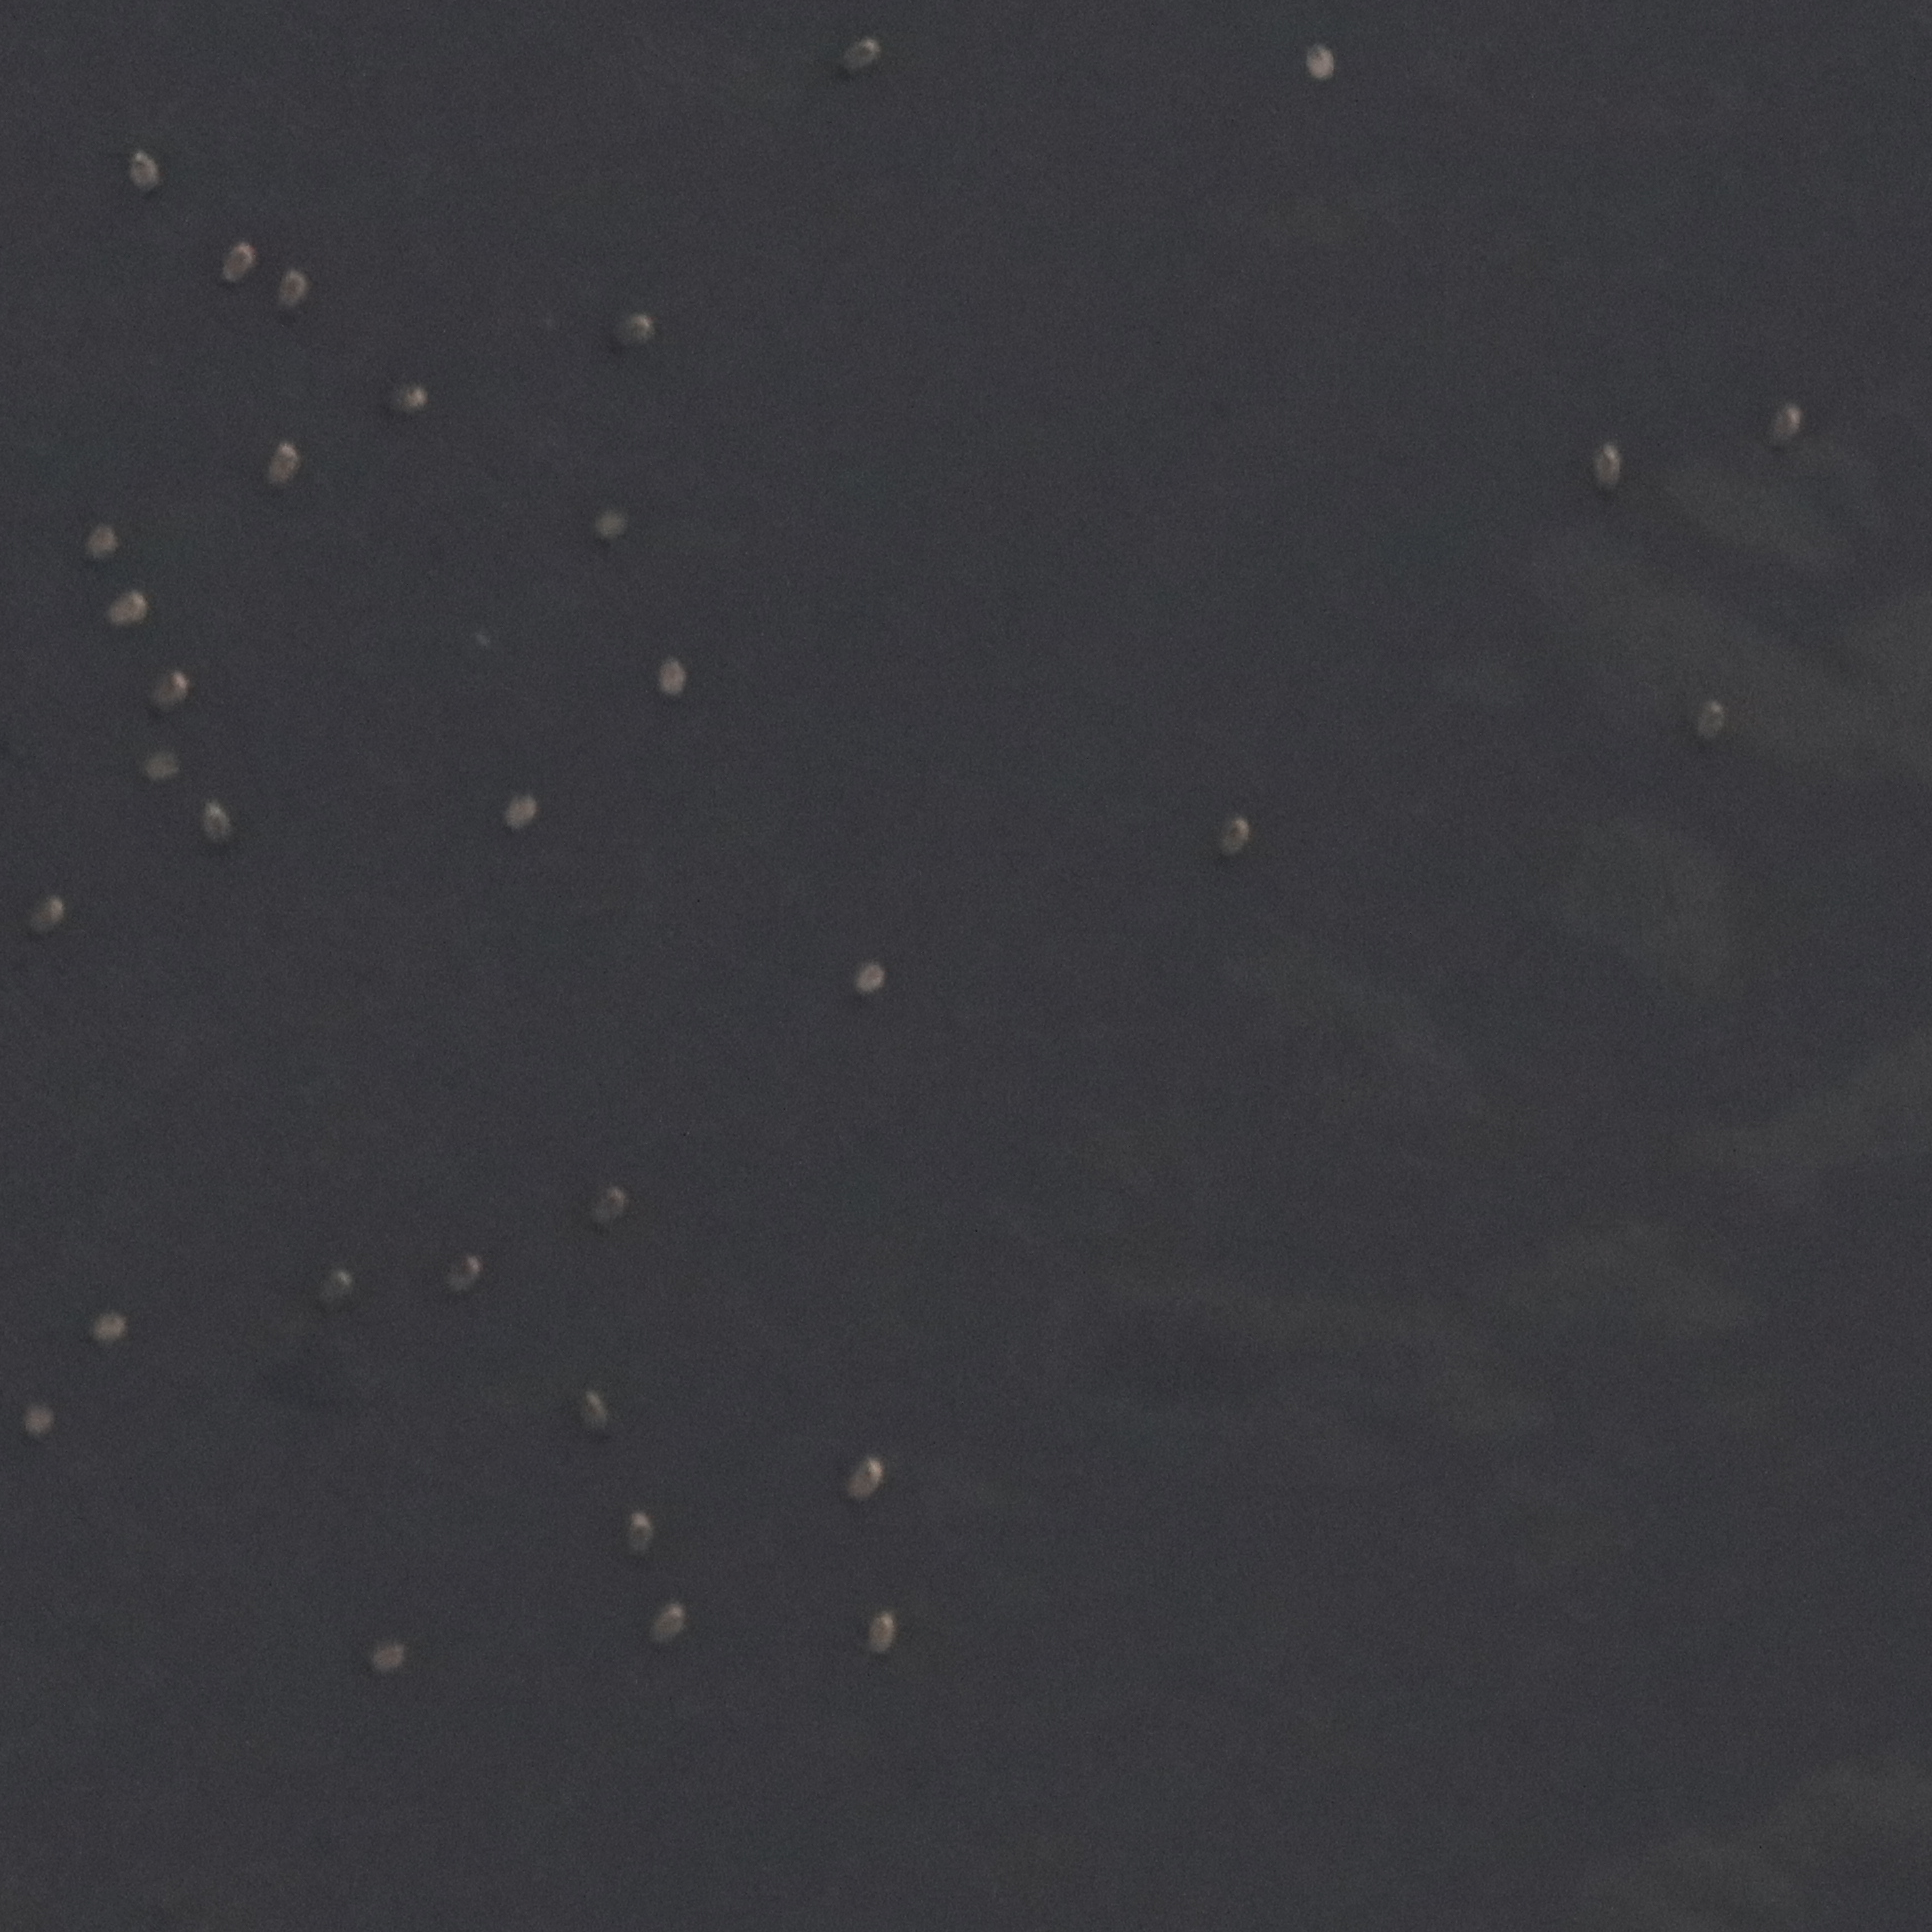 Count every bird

33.